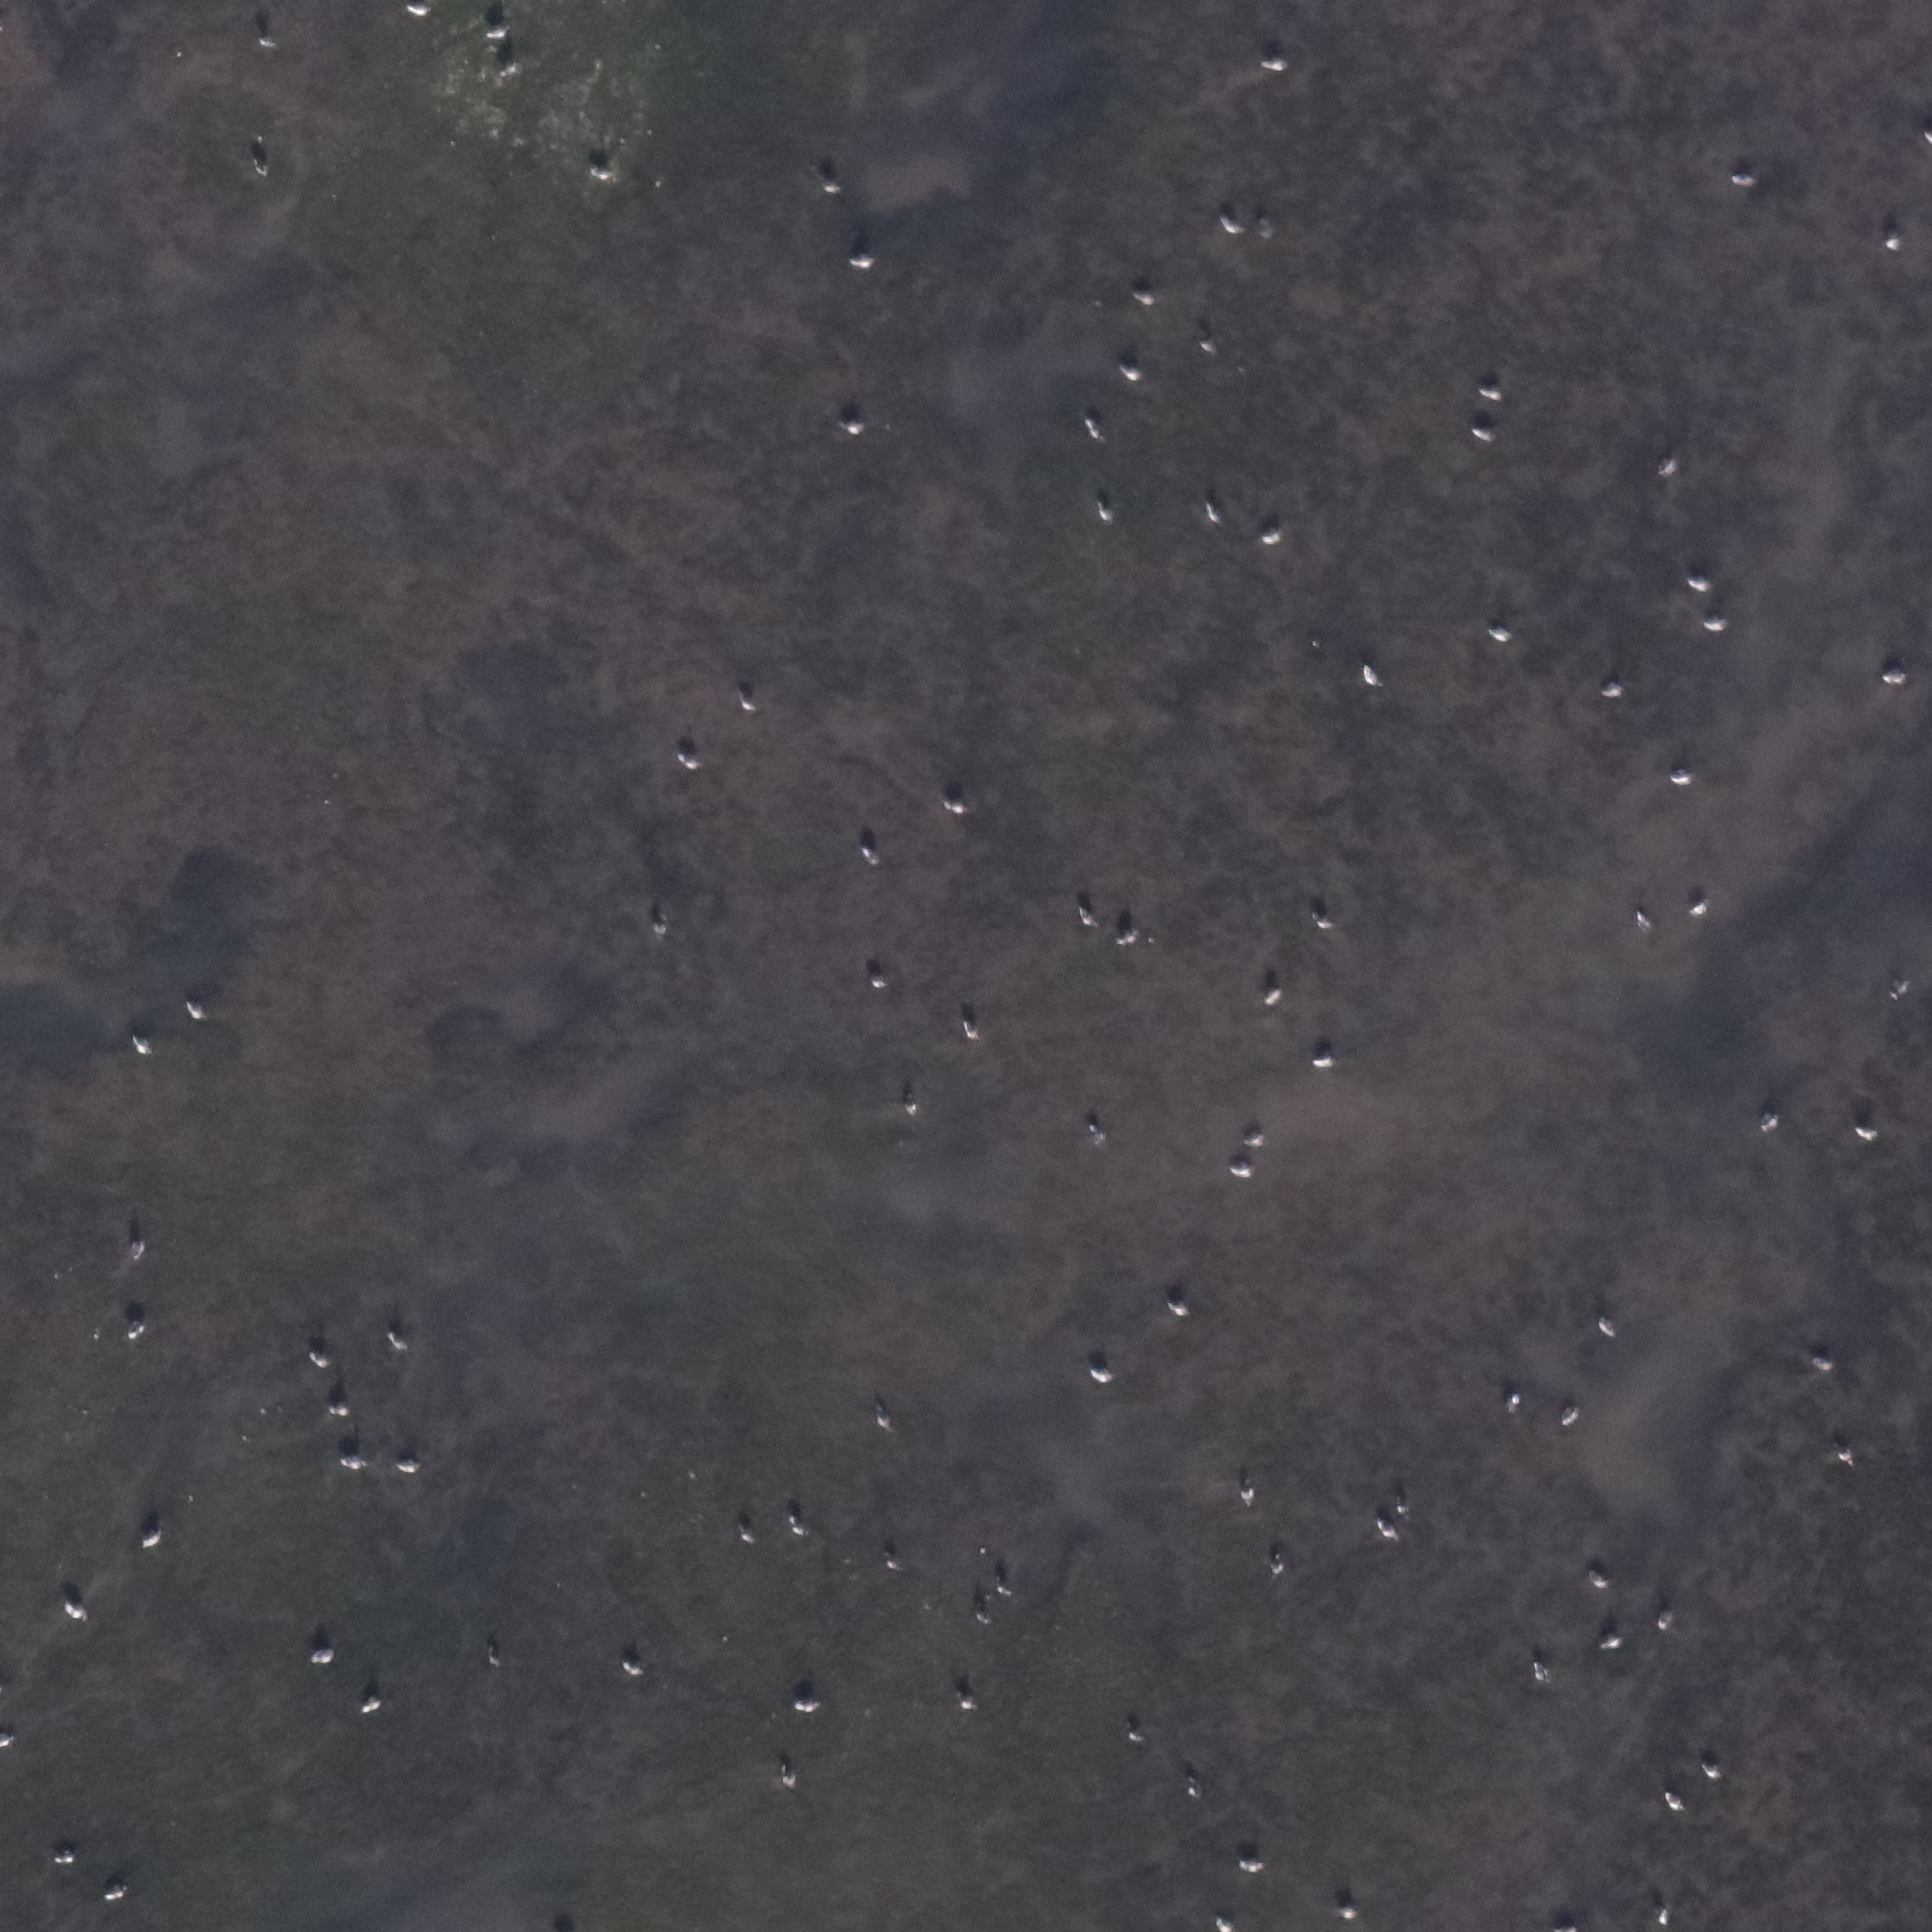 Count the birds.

104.